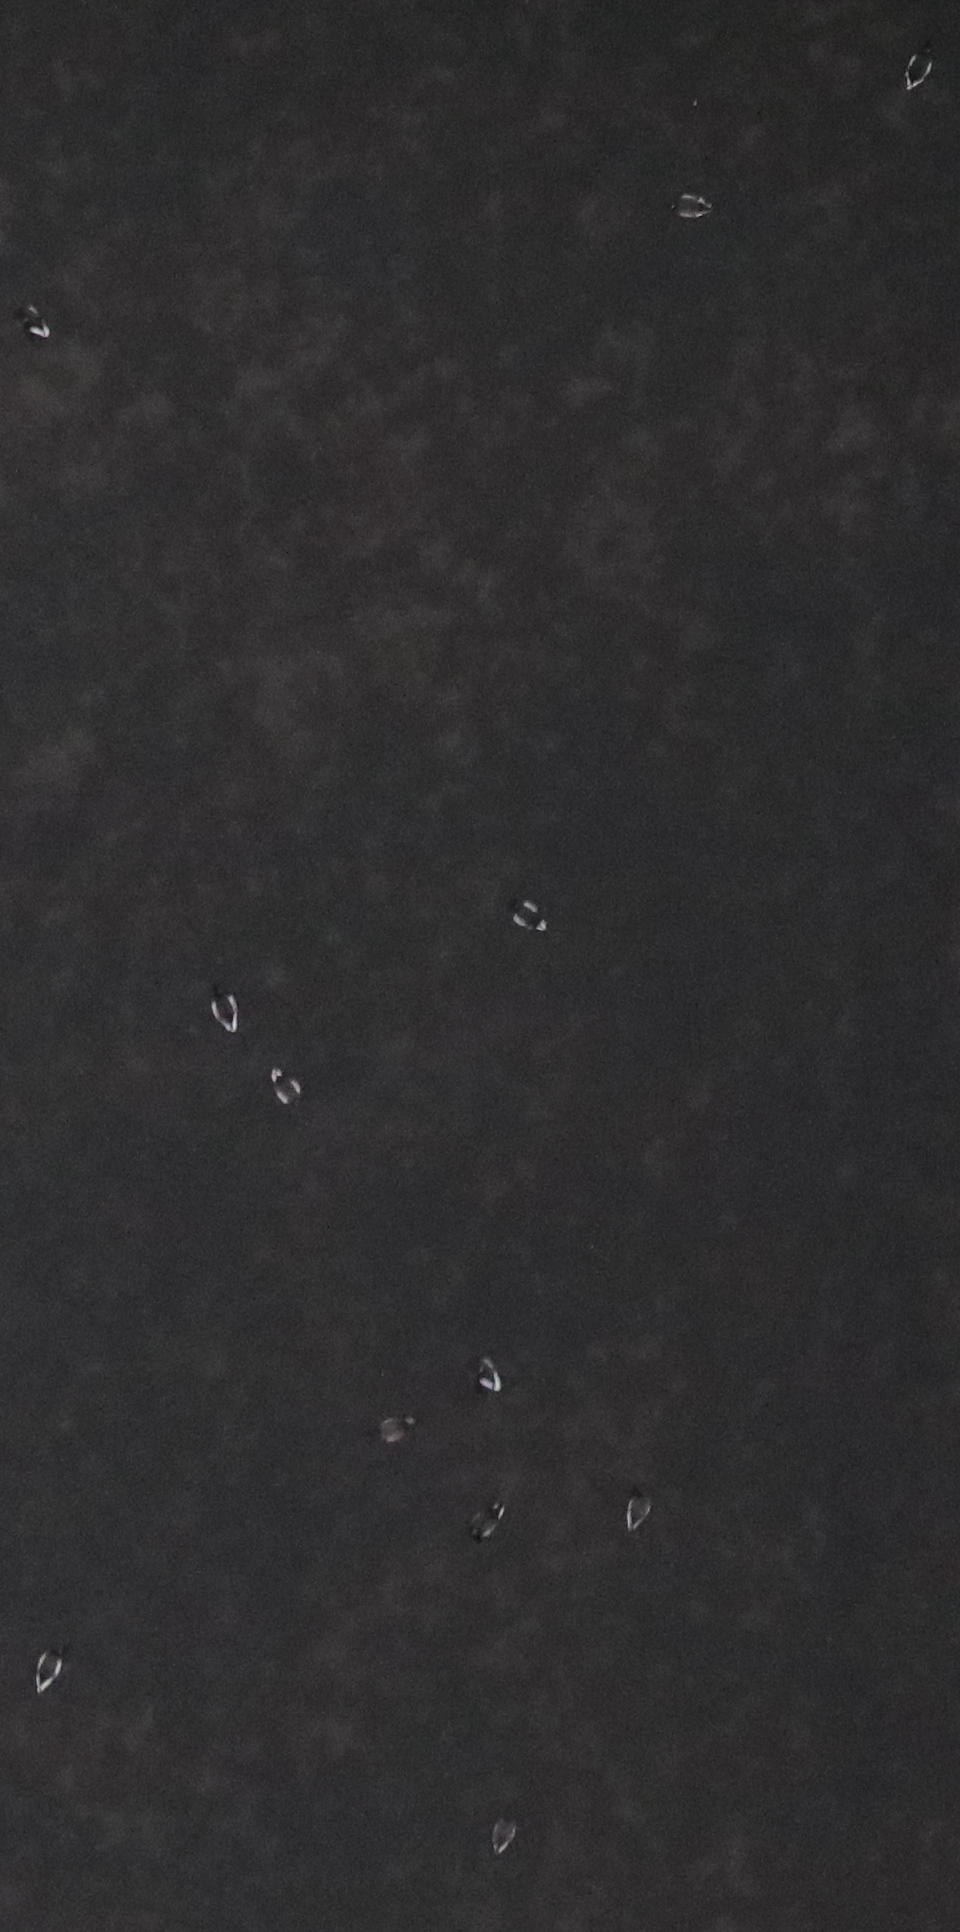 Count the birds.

12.